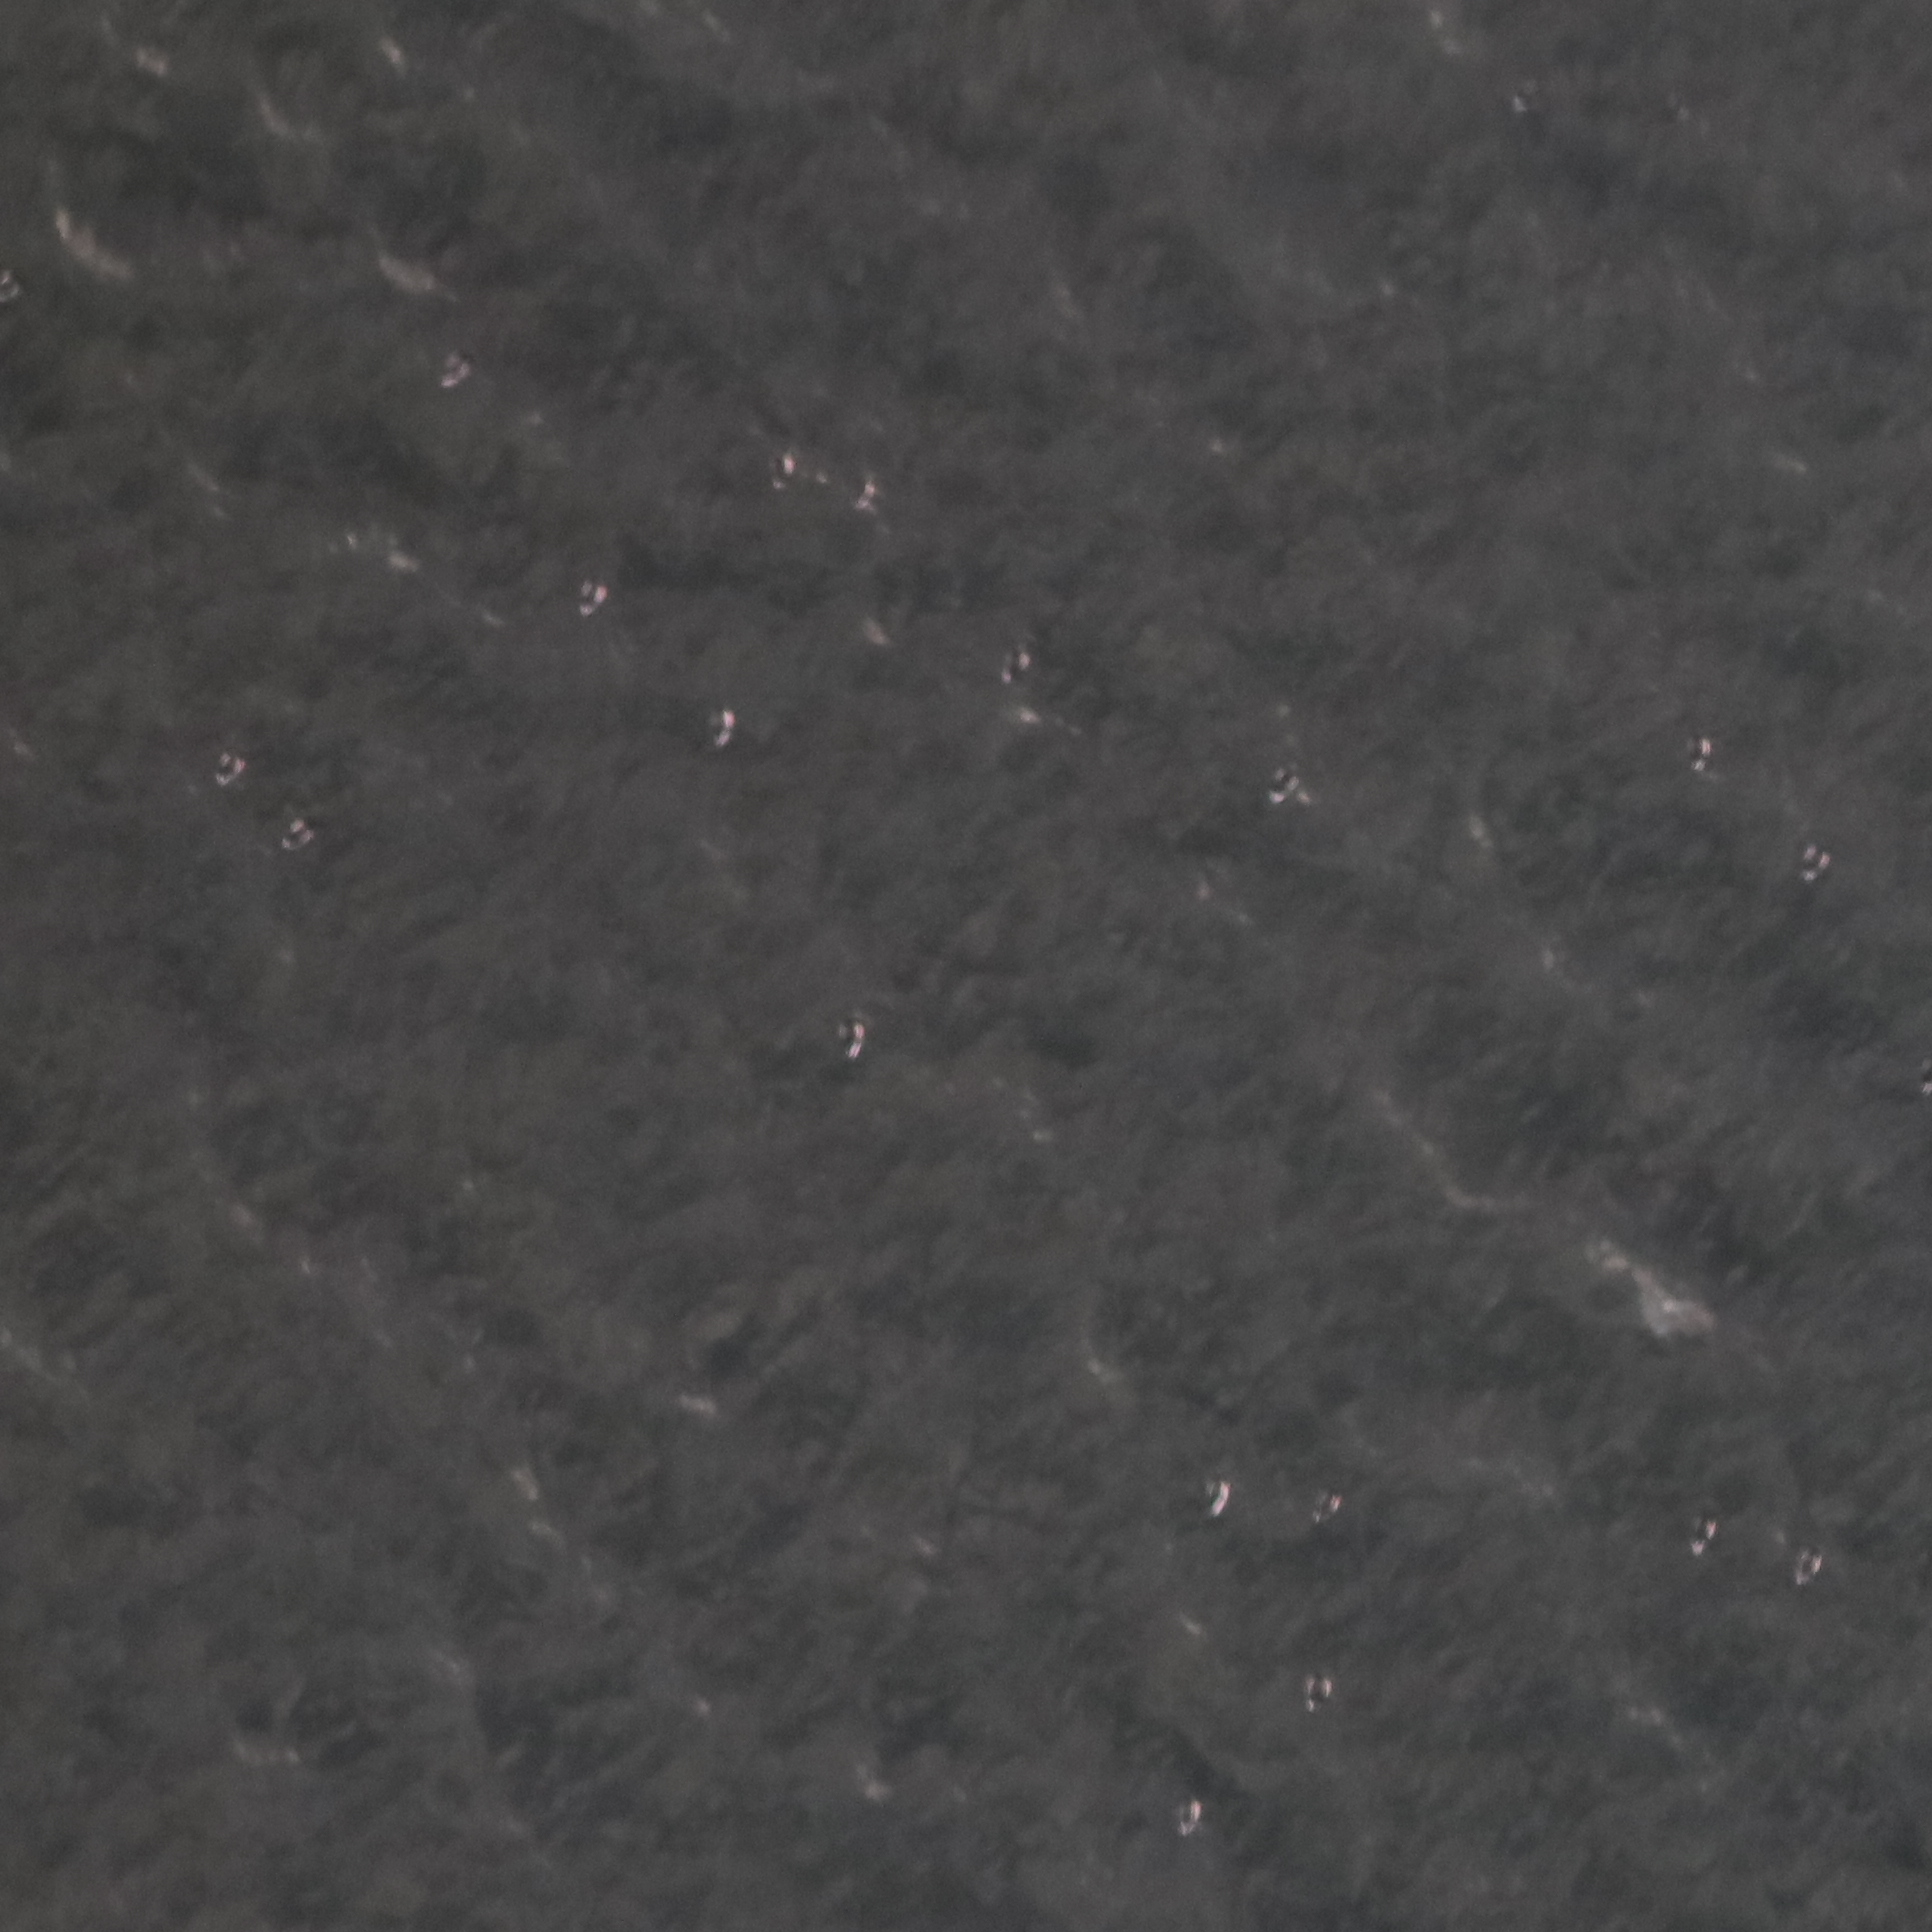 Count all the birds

18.